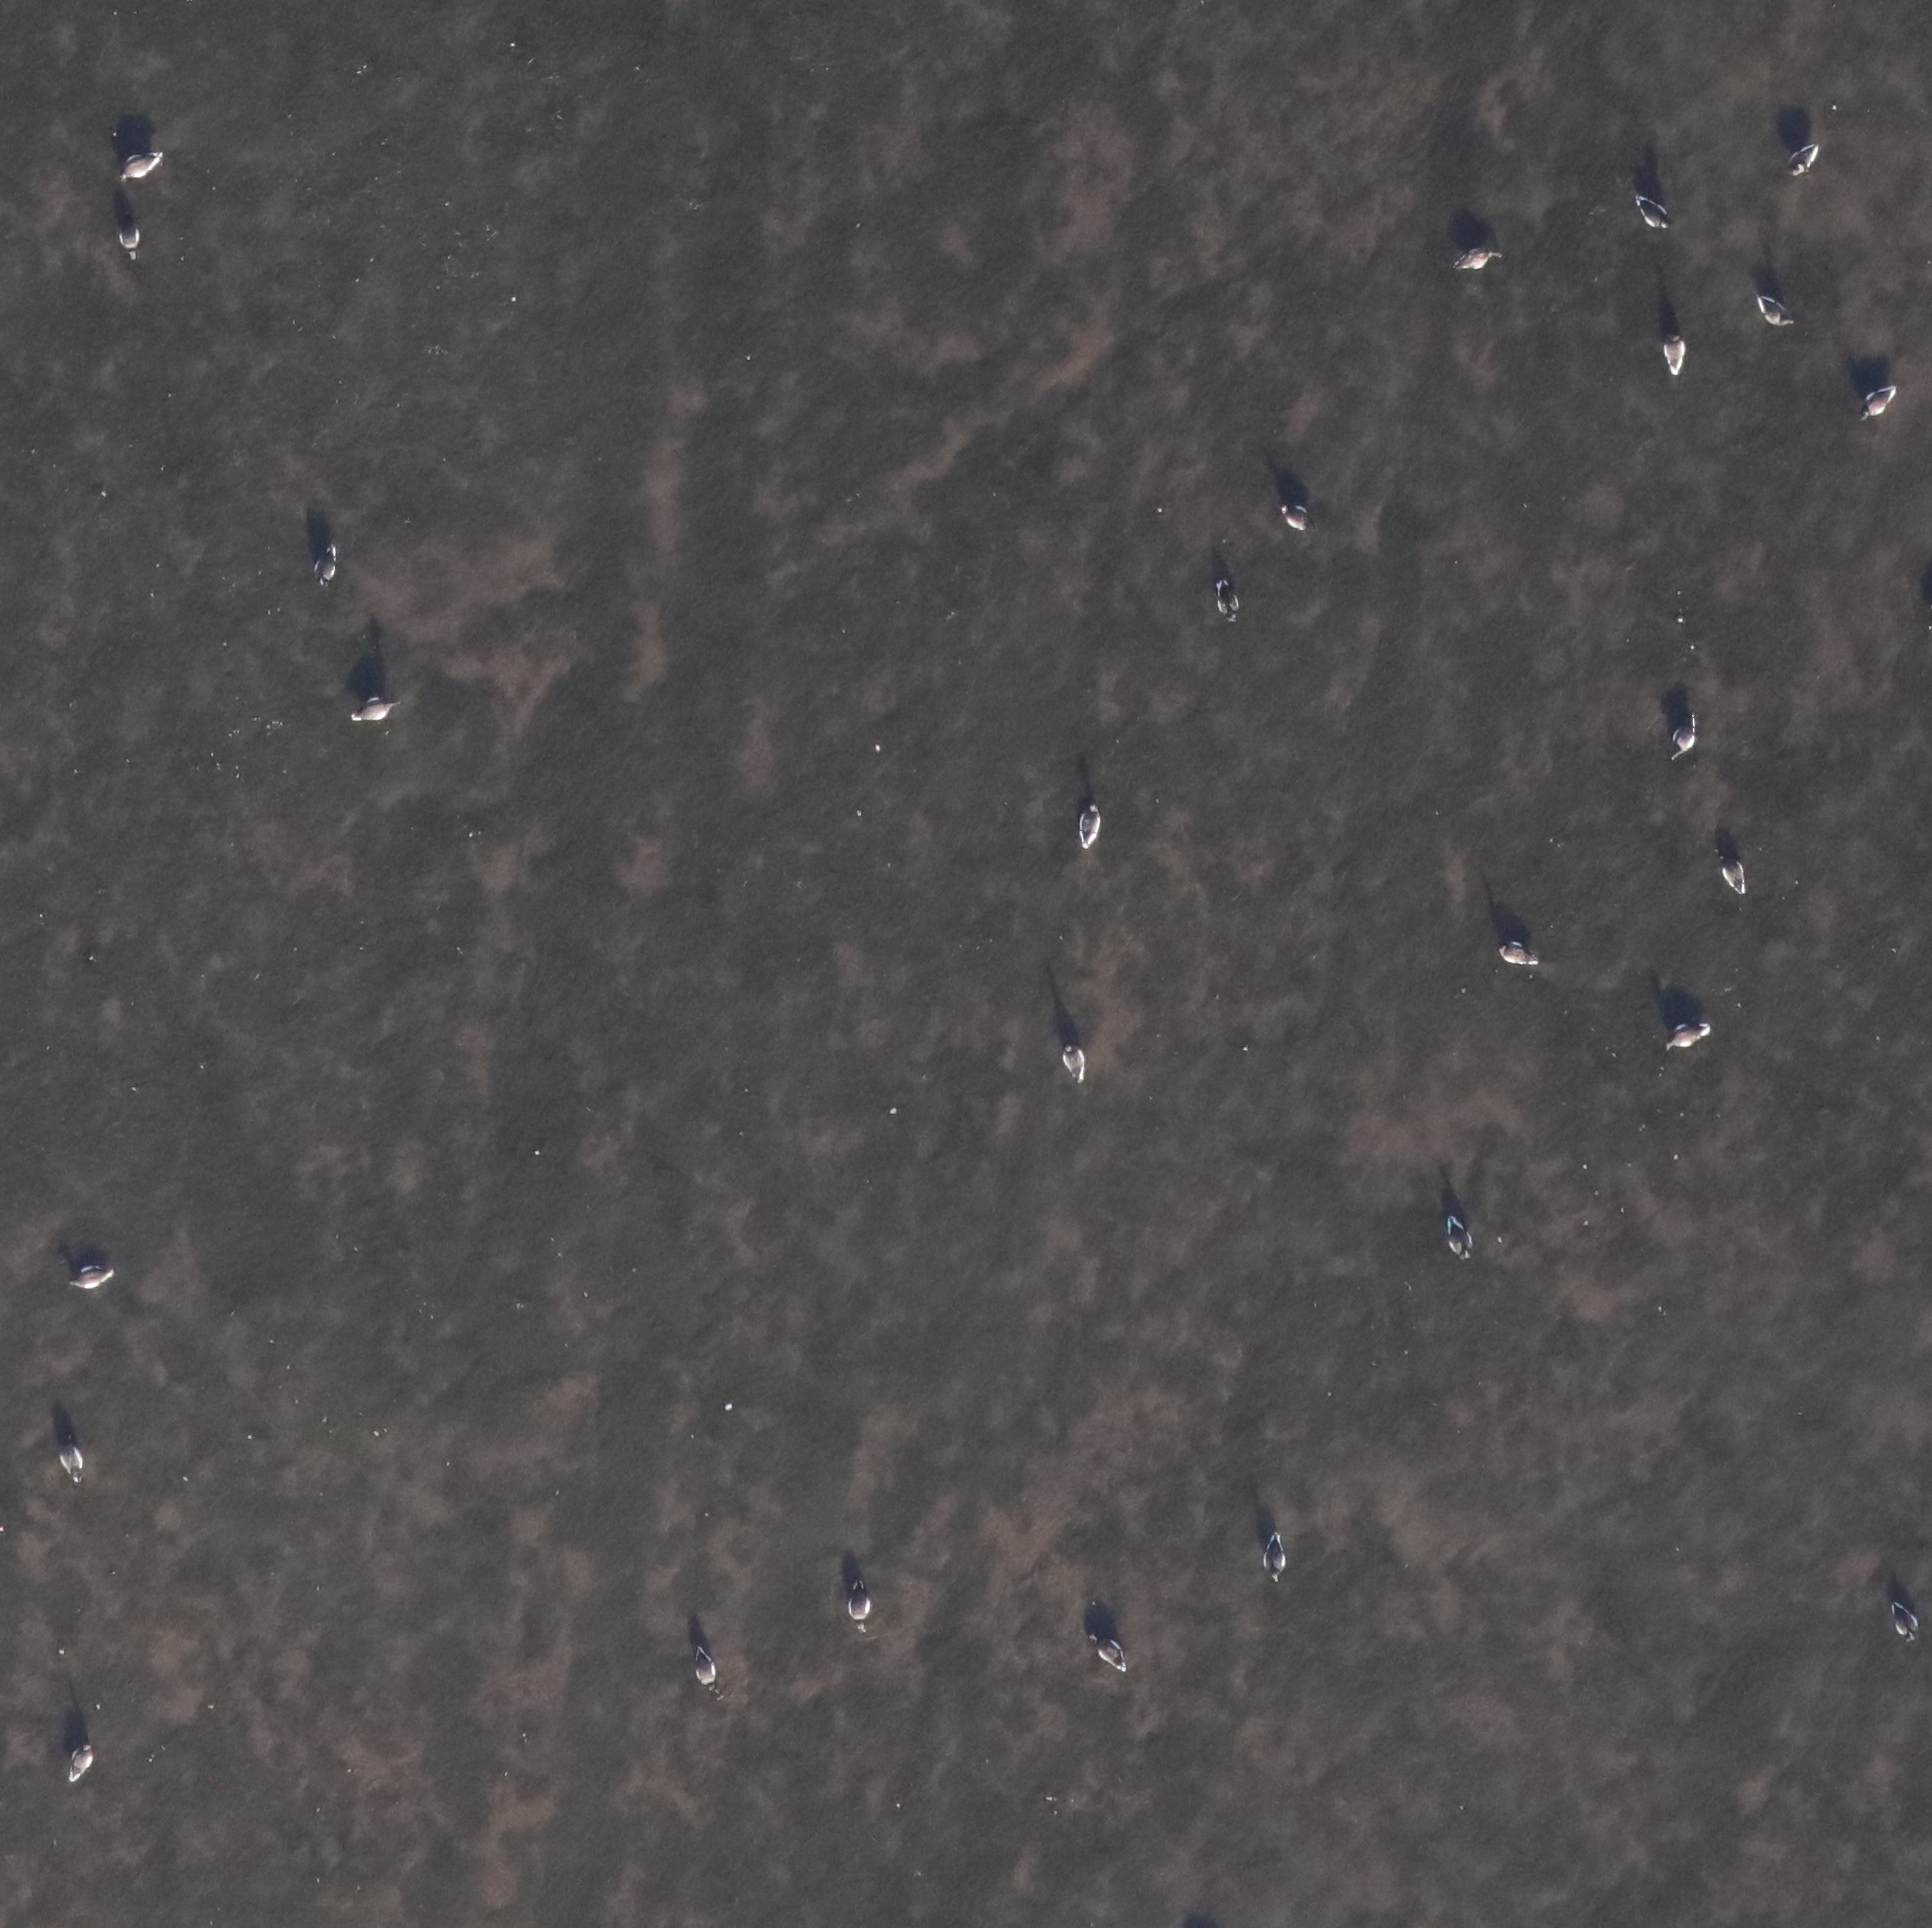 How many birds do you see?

27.